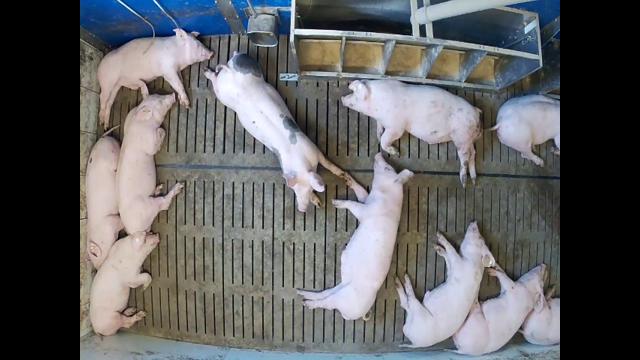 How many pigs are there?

11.